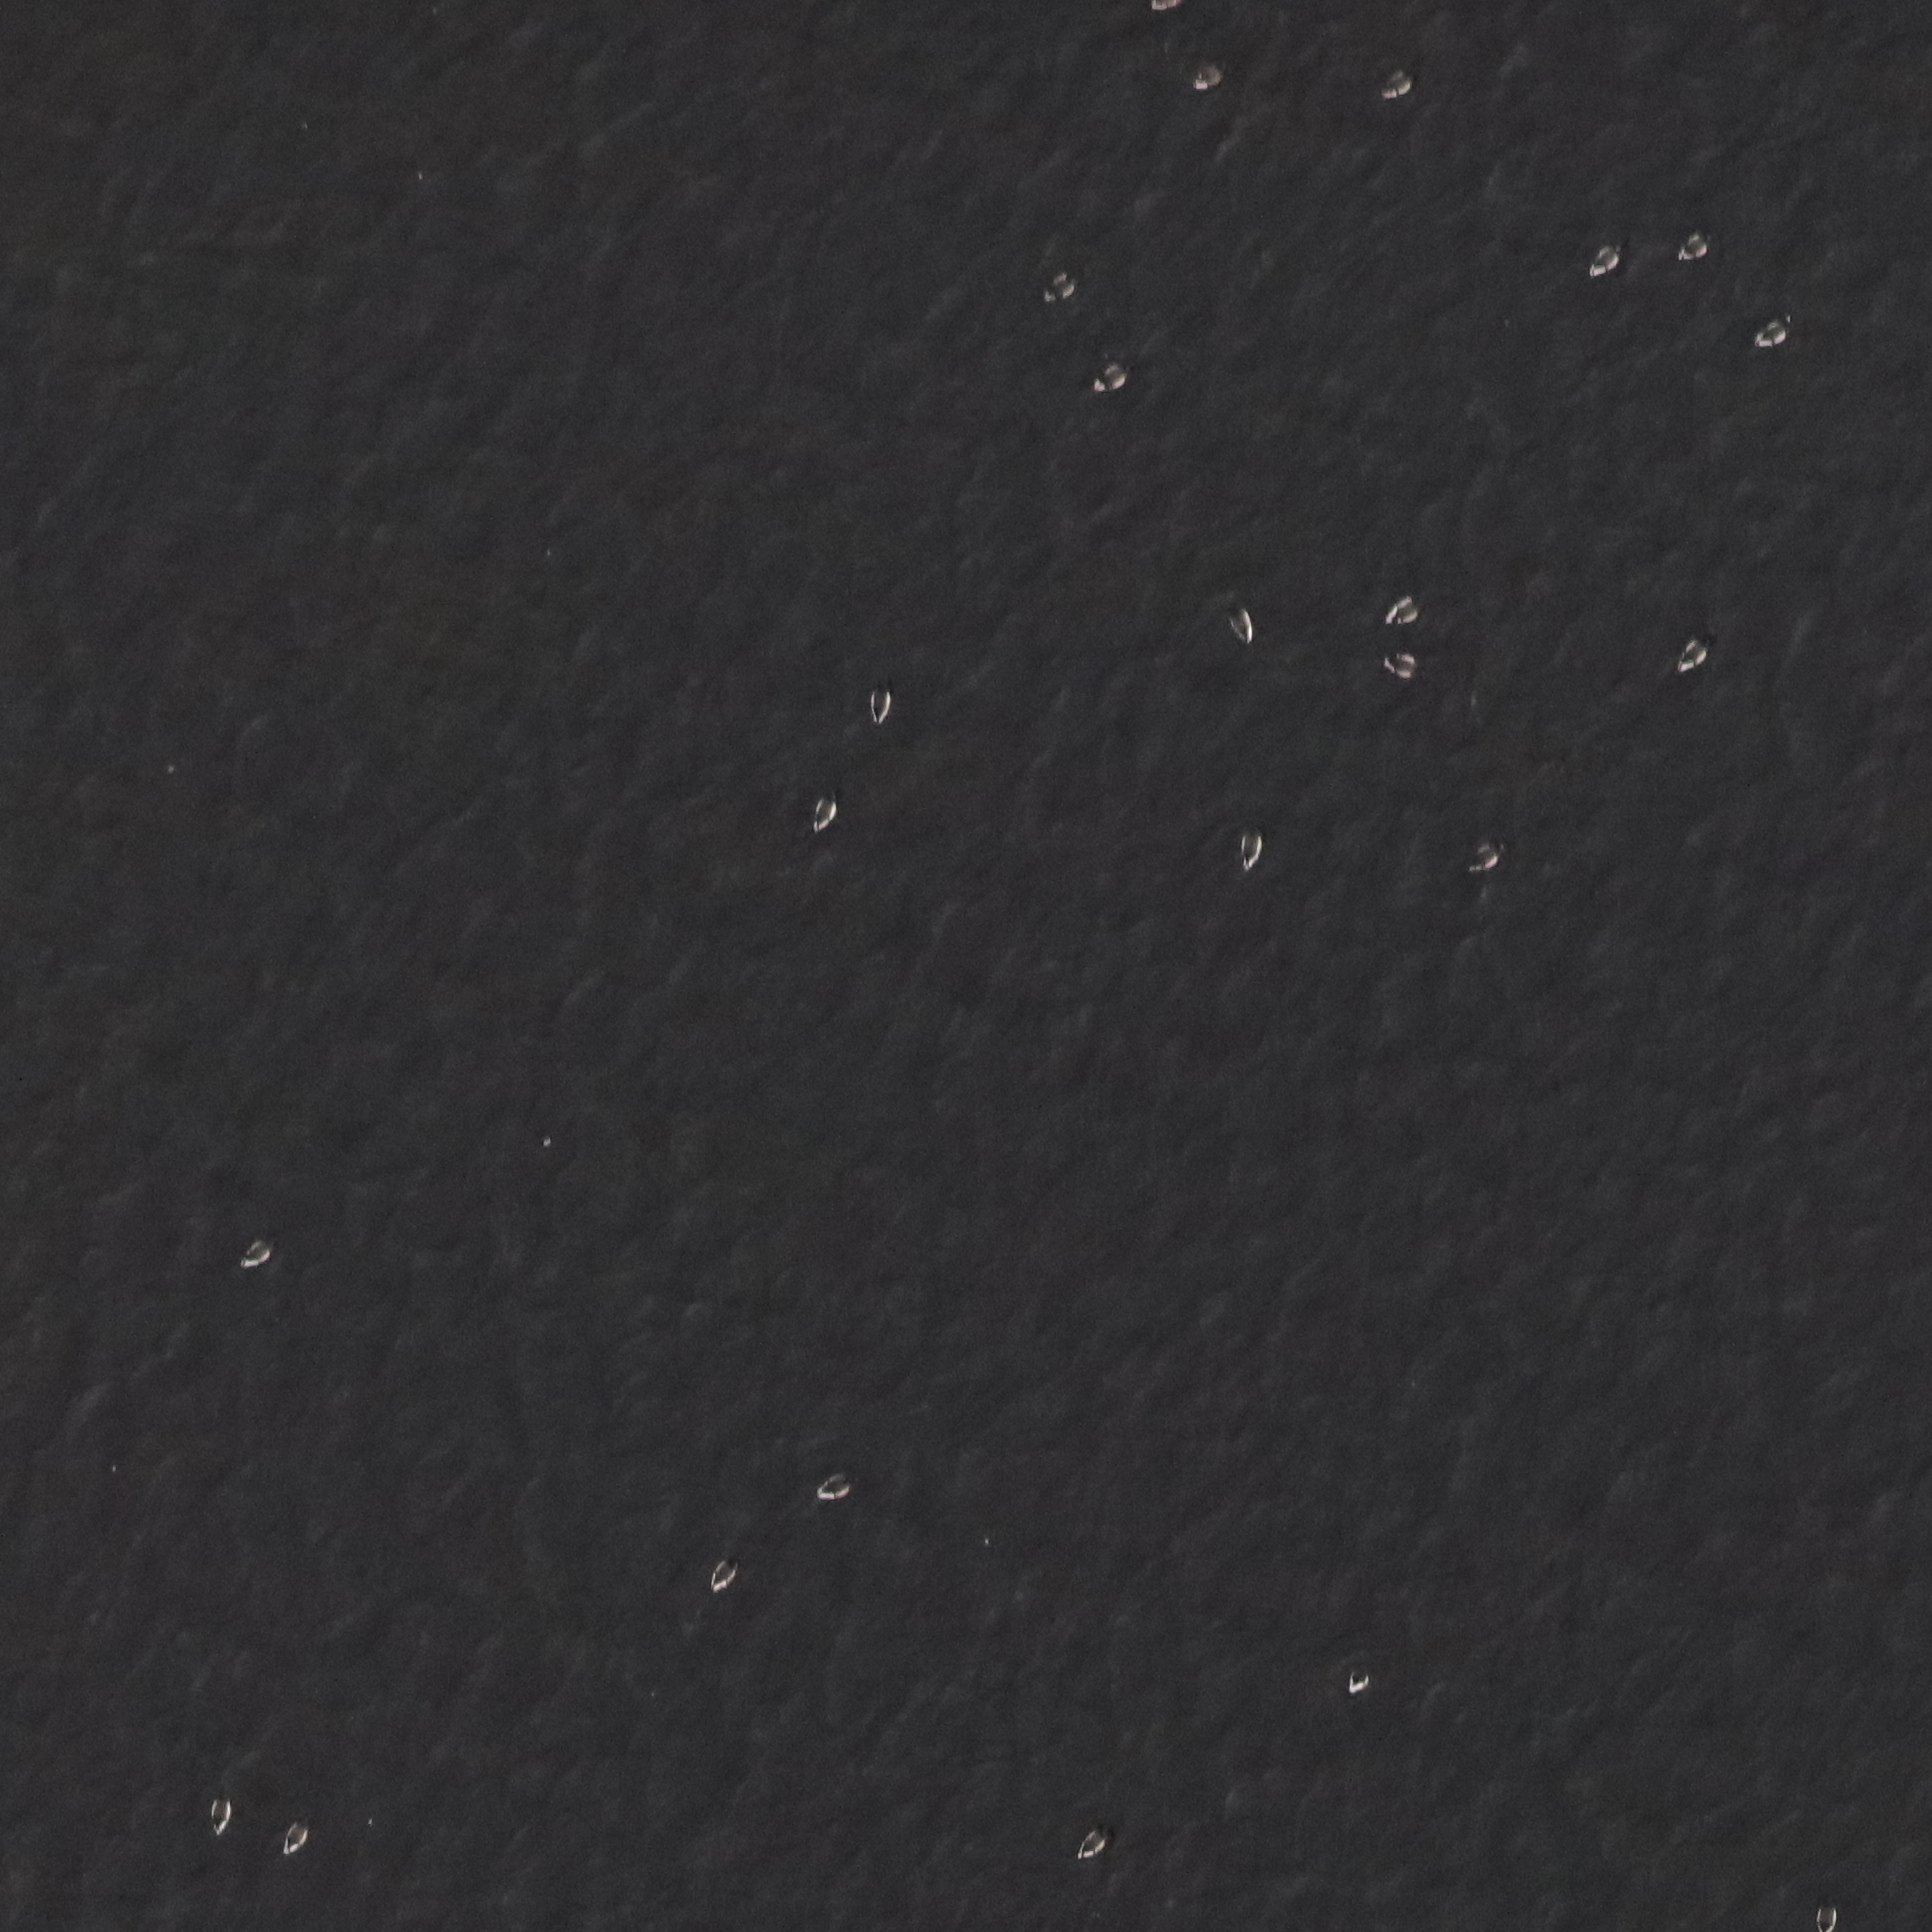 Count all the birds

23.